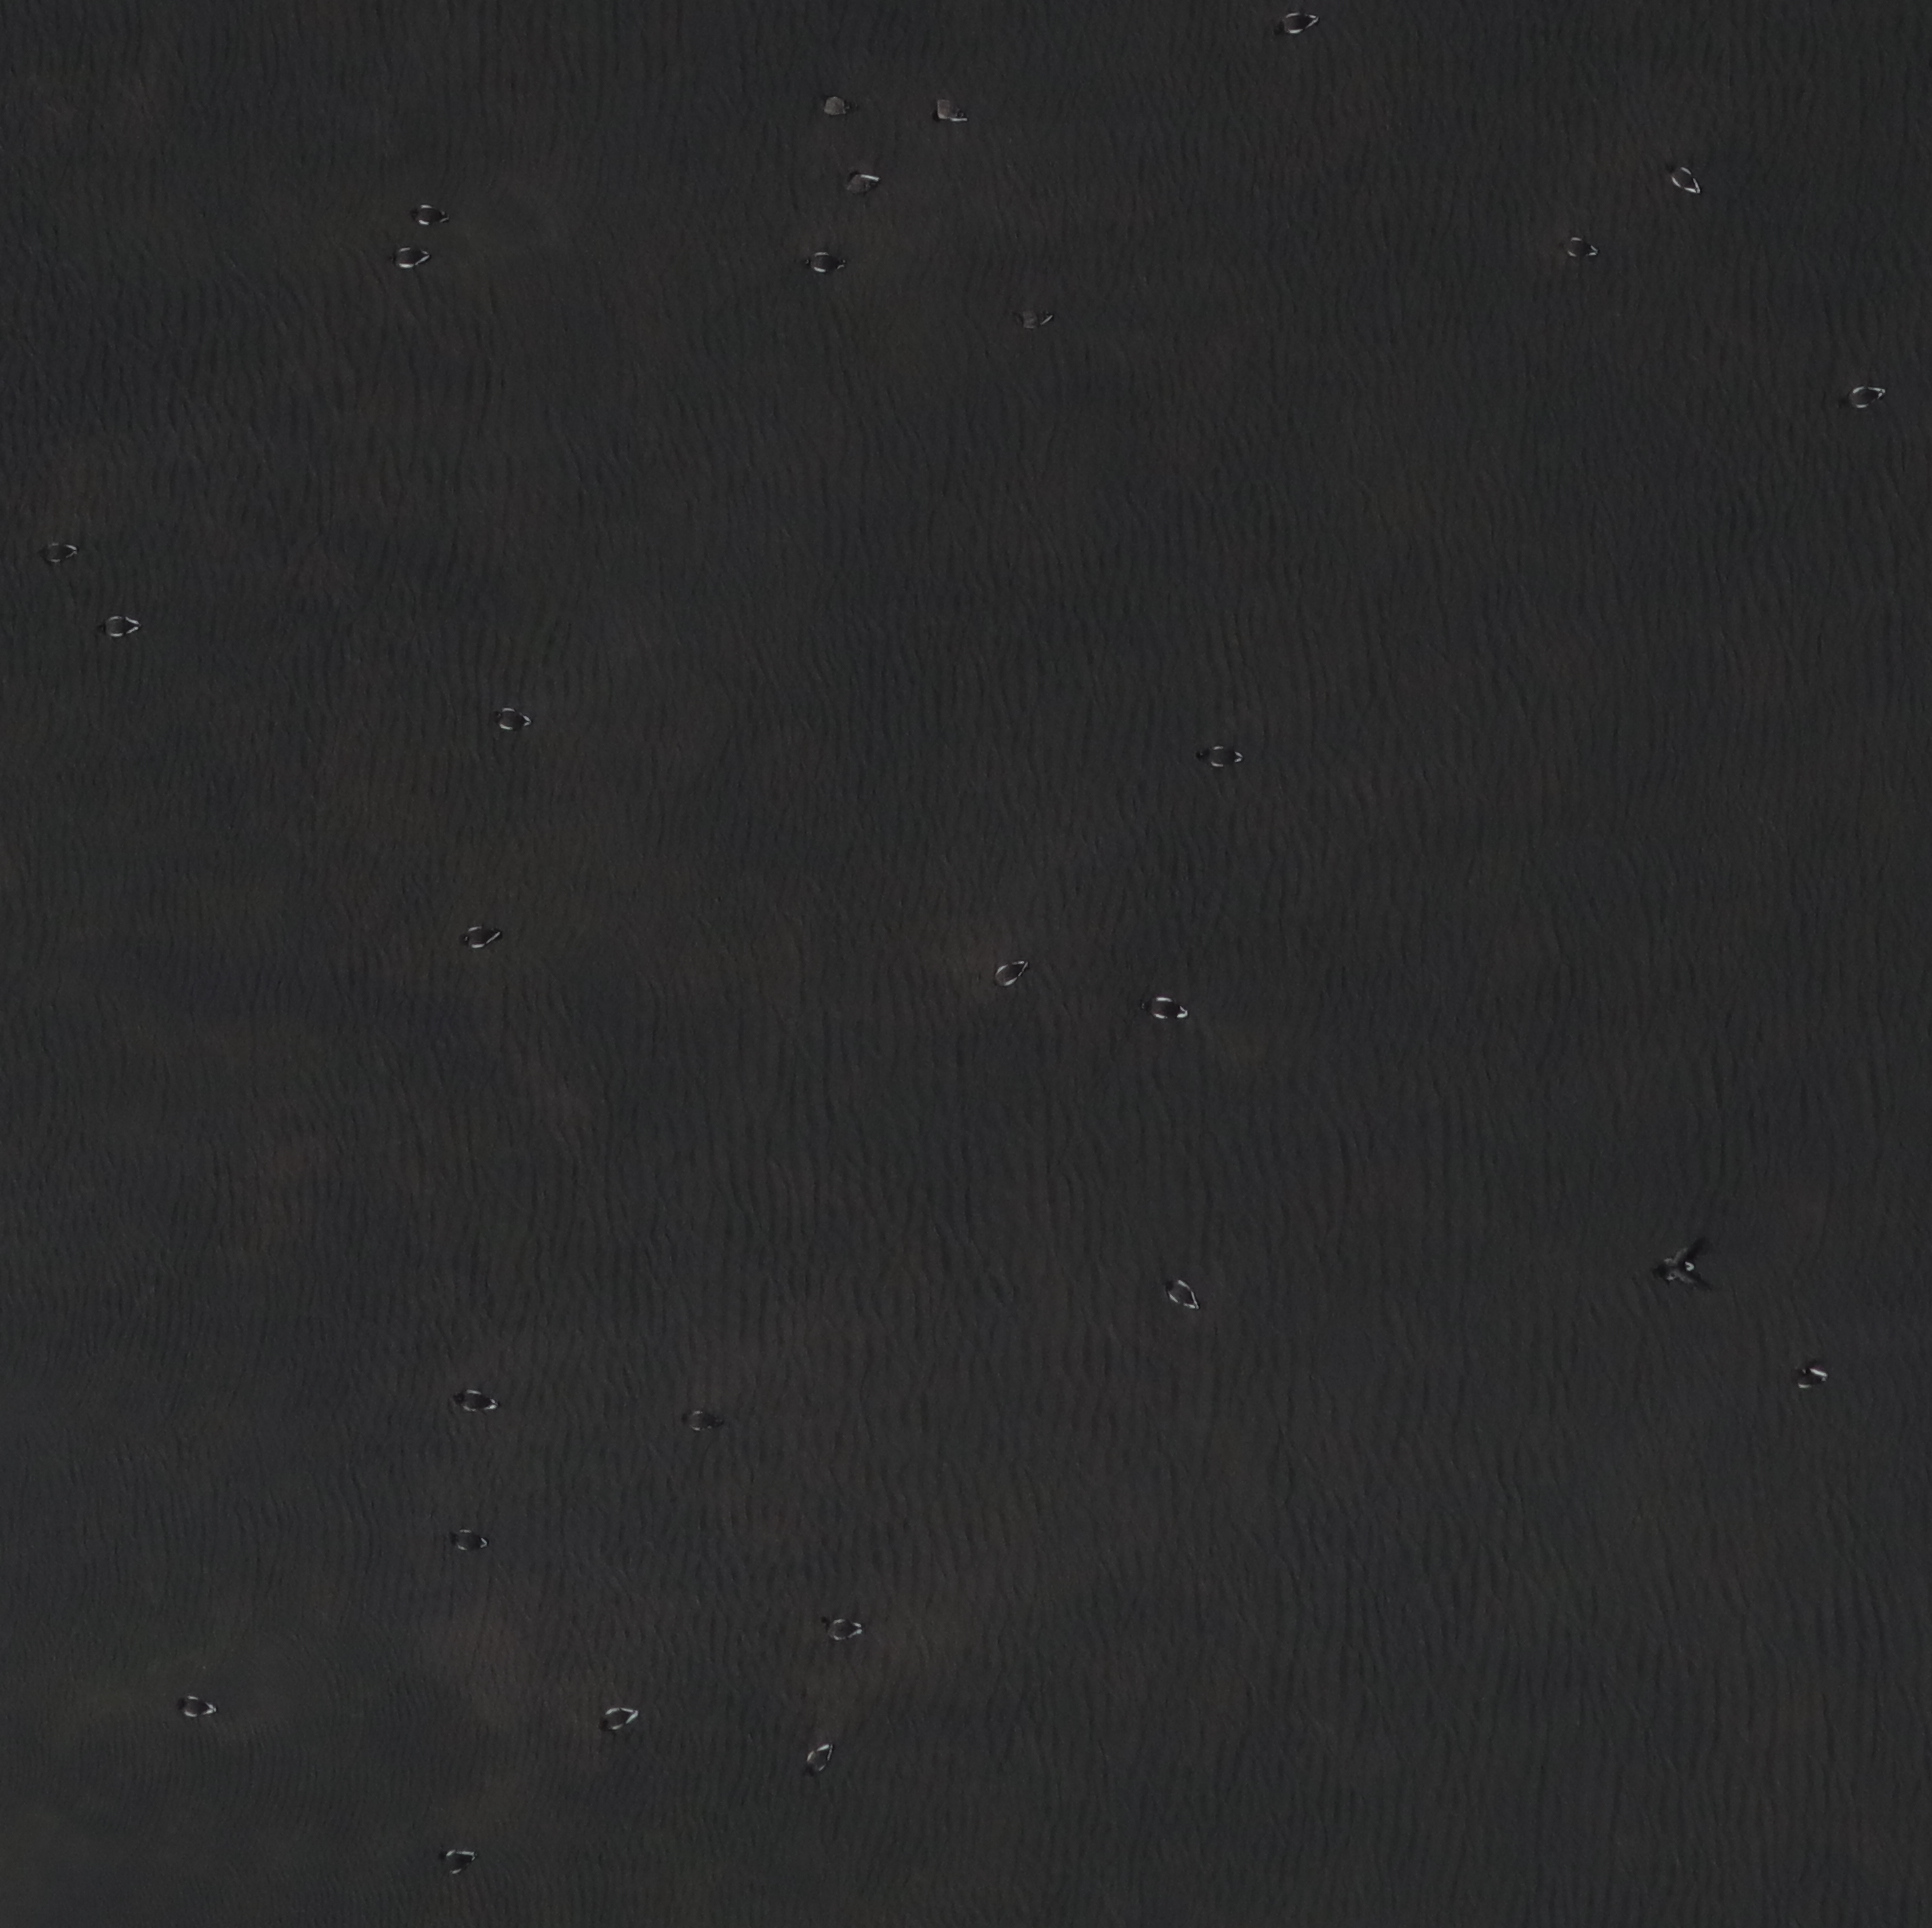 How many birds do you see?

29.